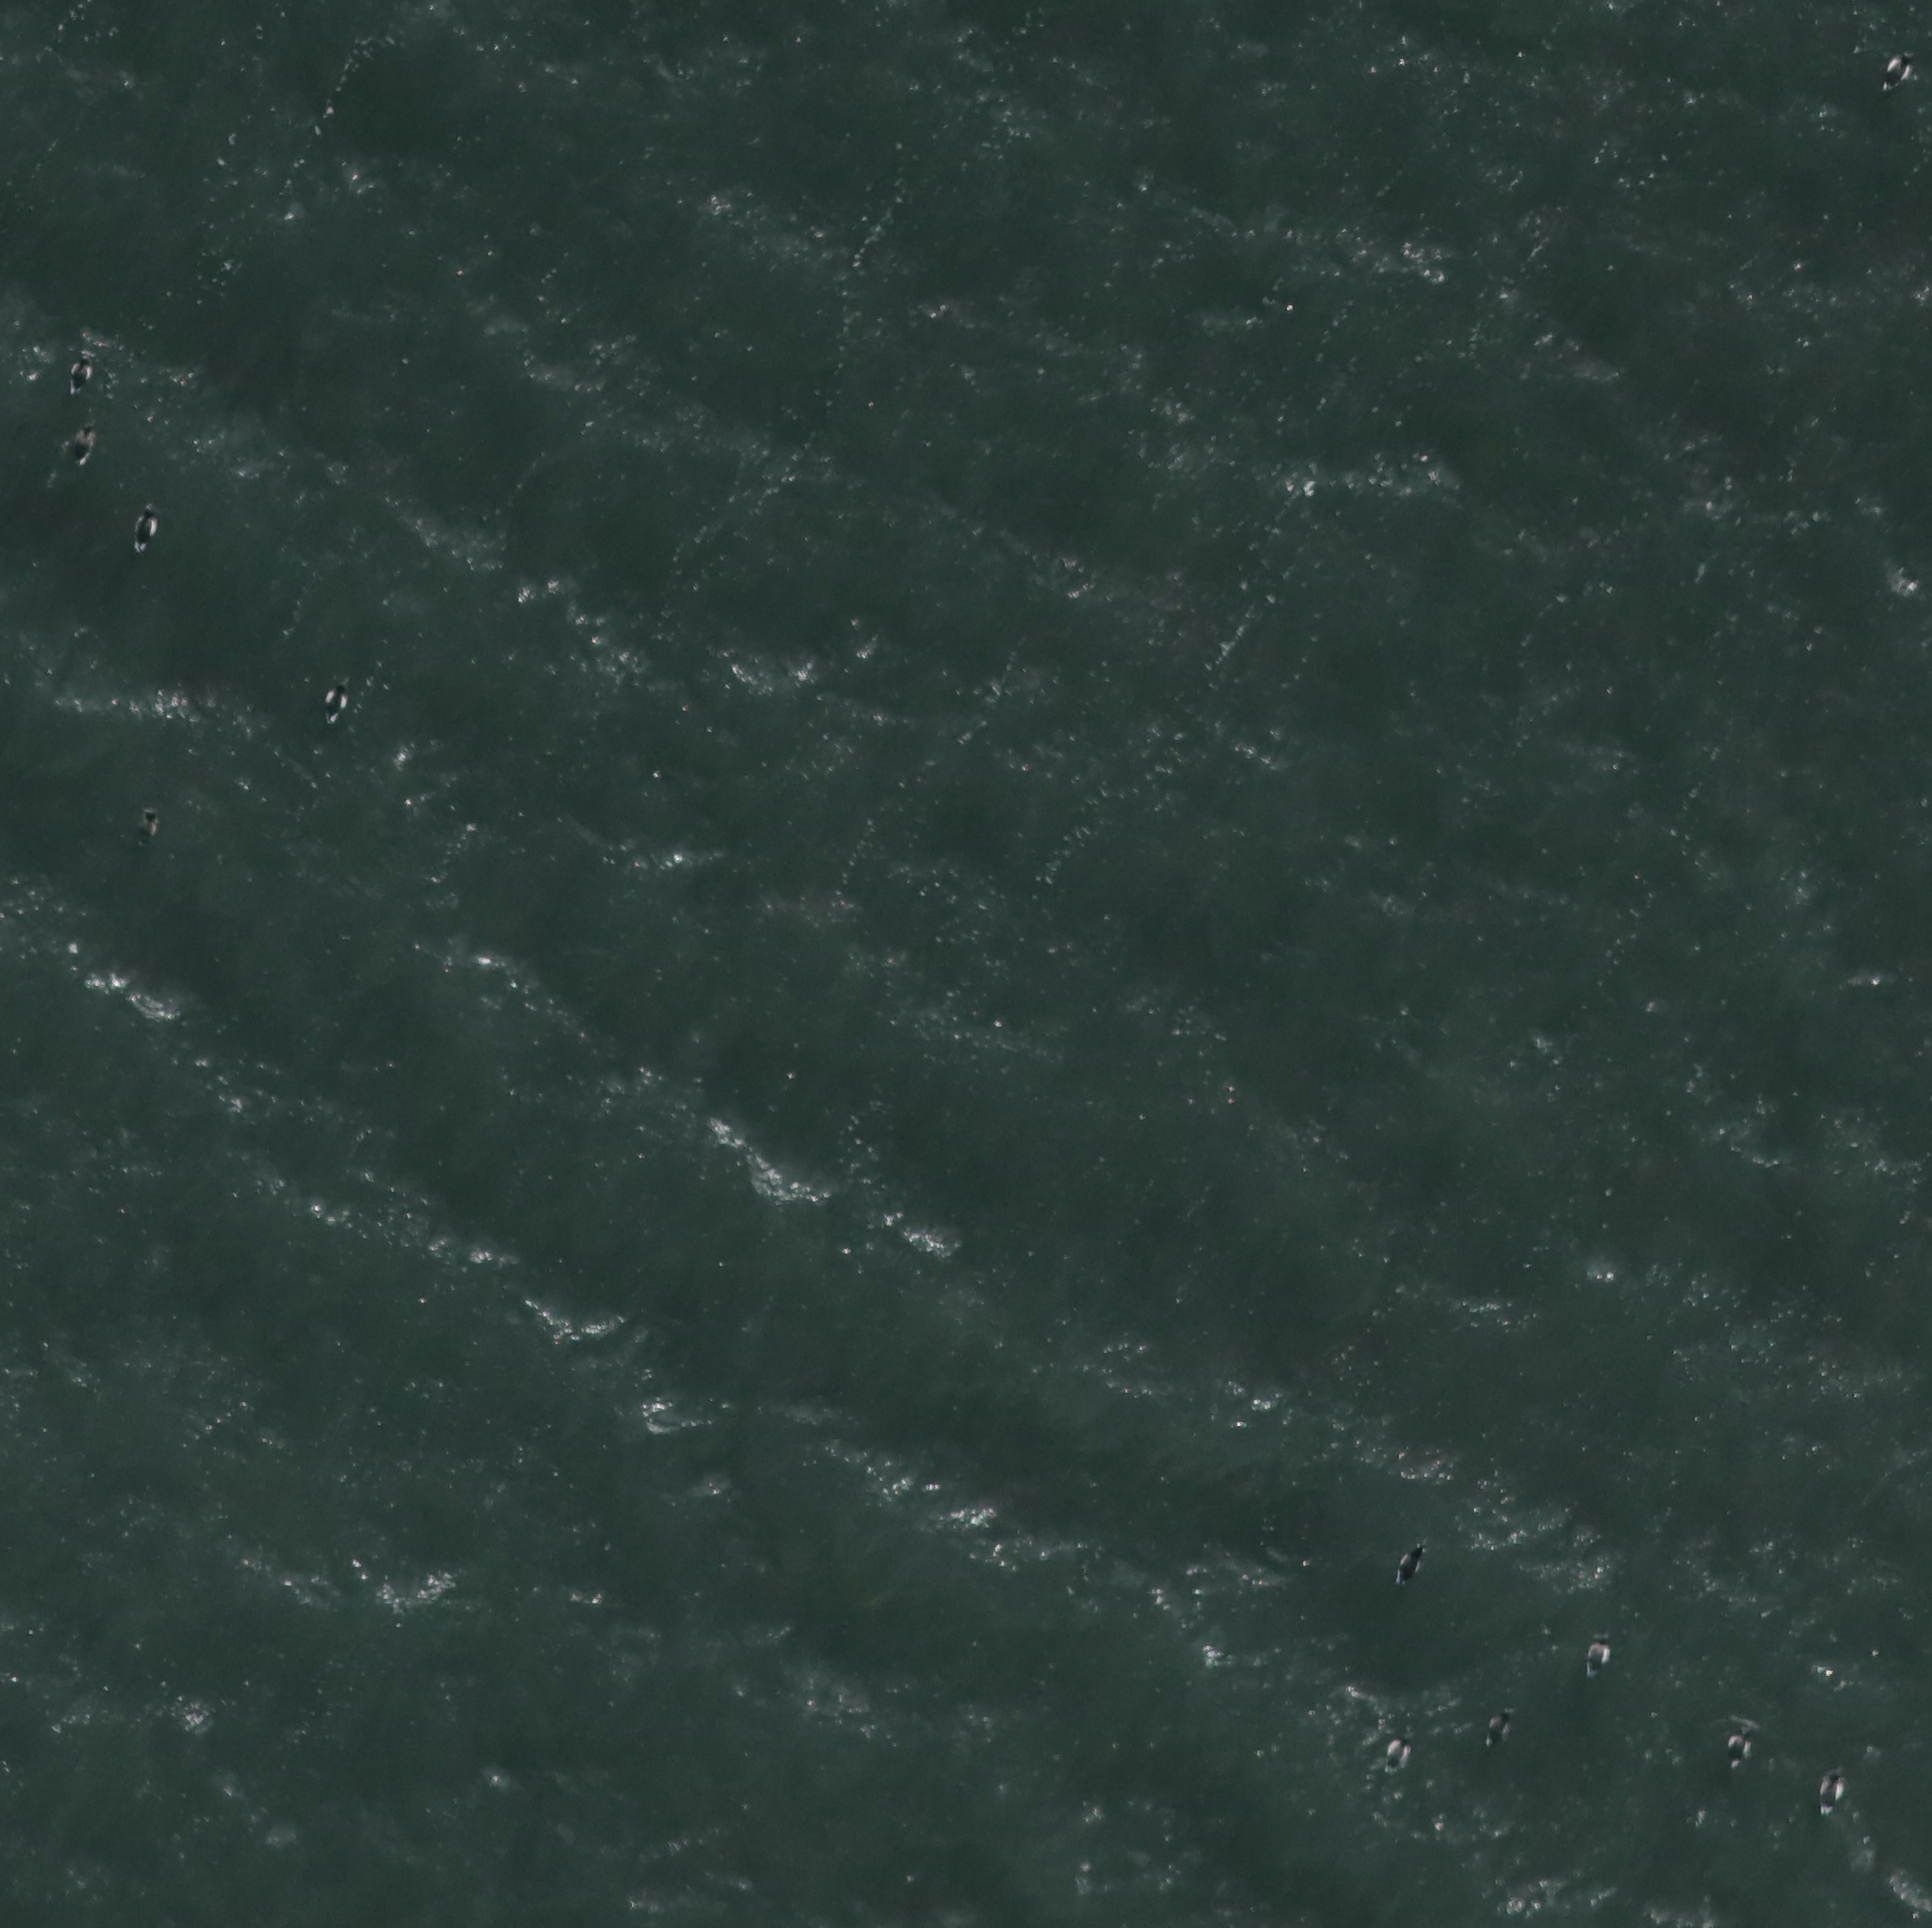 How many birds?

12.